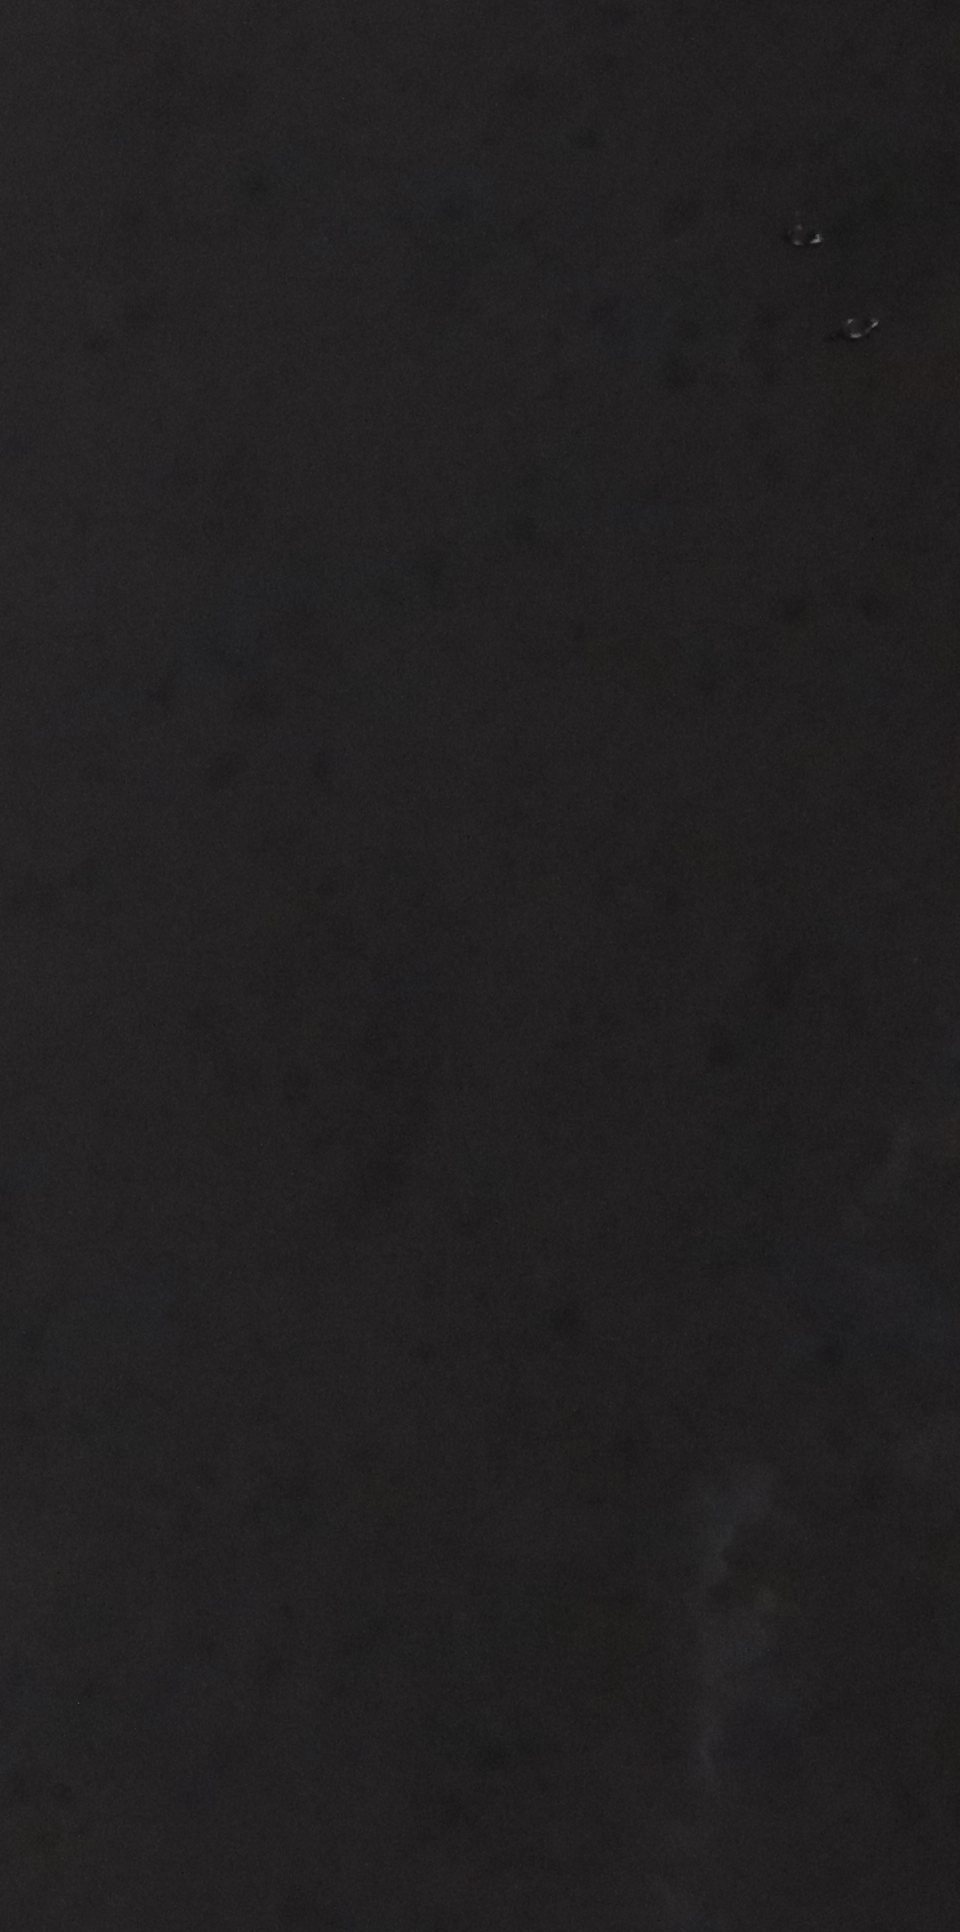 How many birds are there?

2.